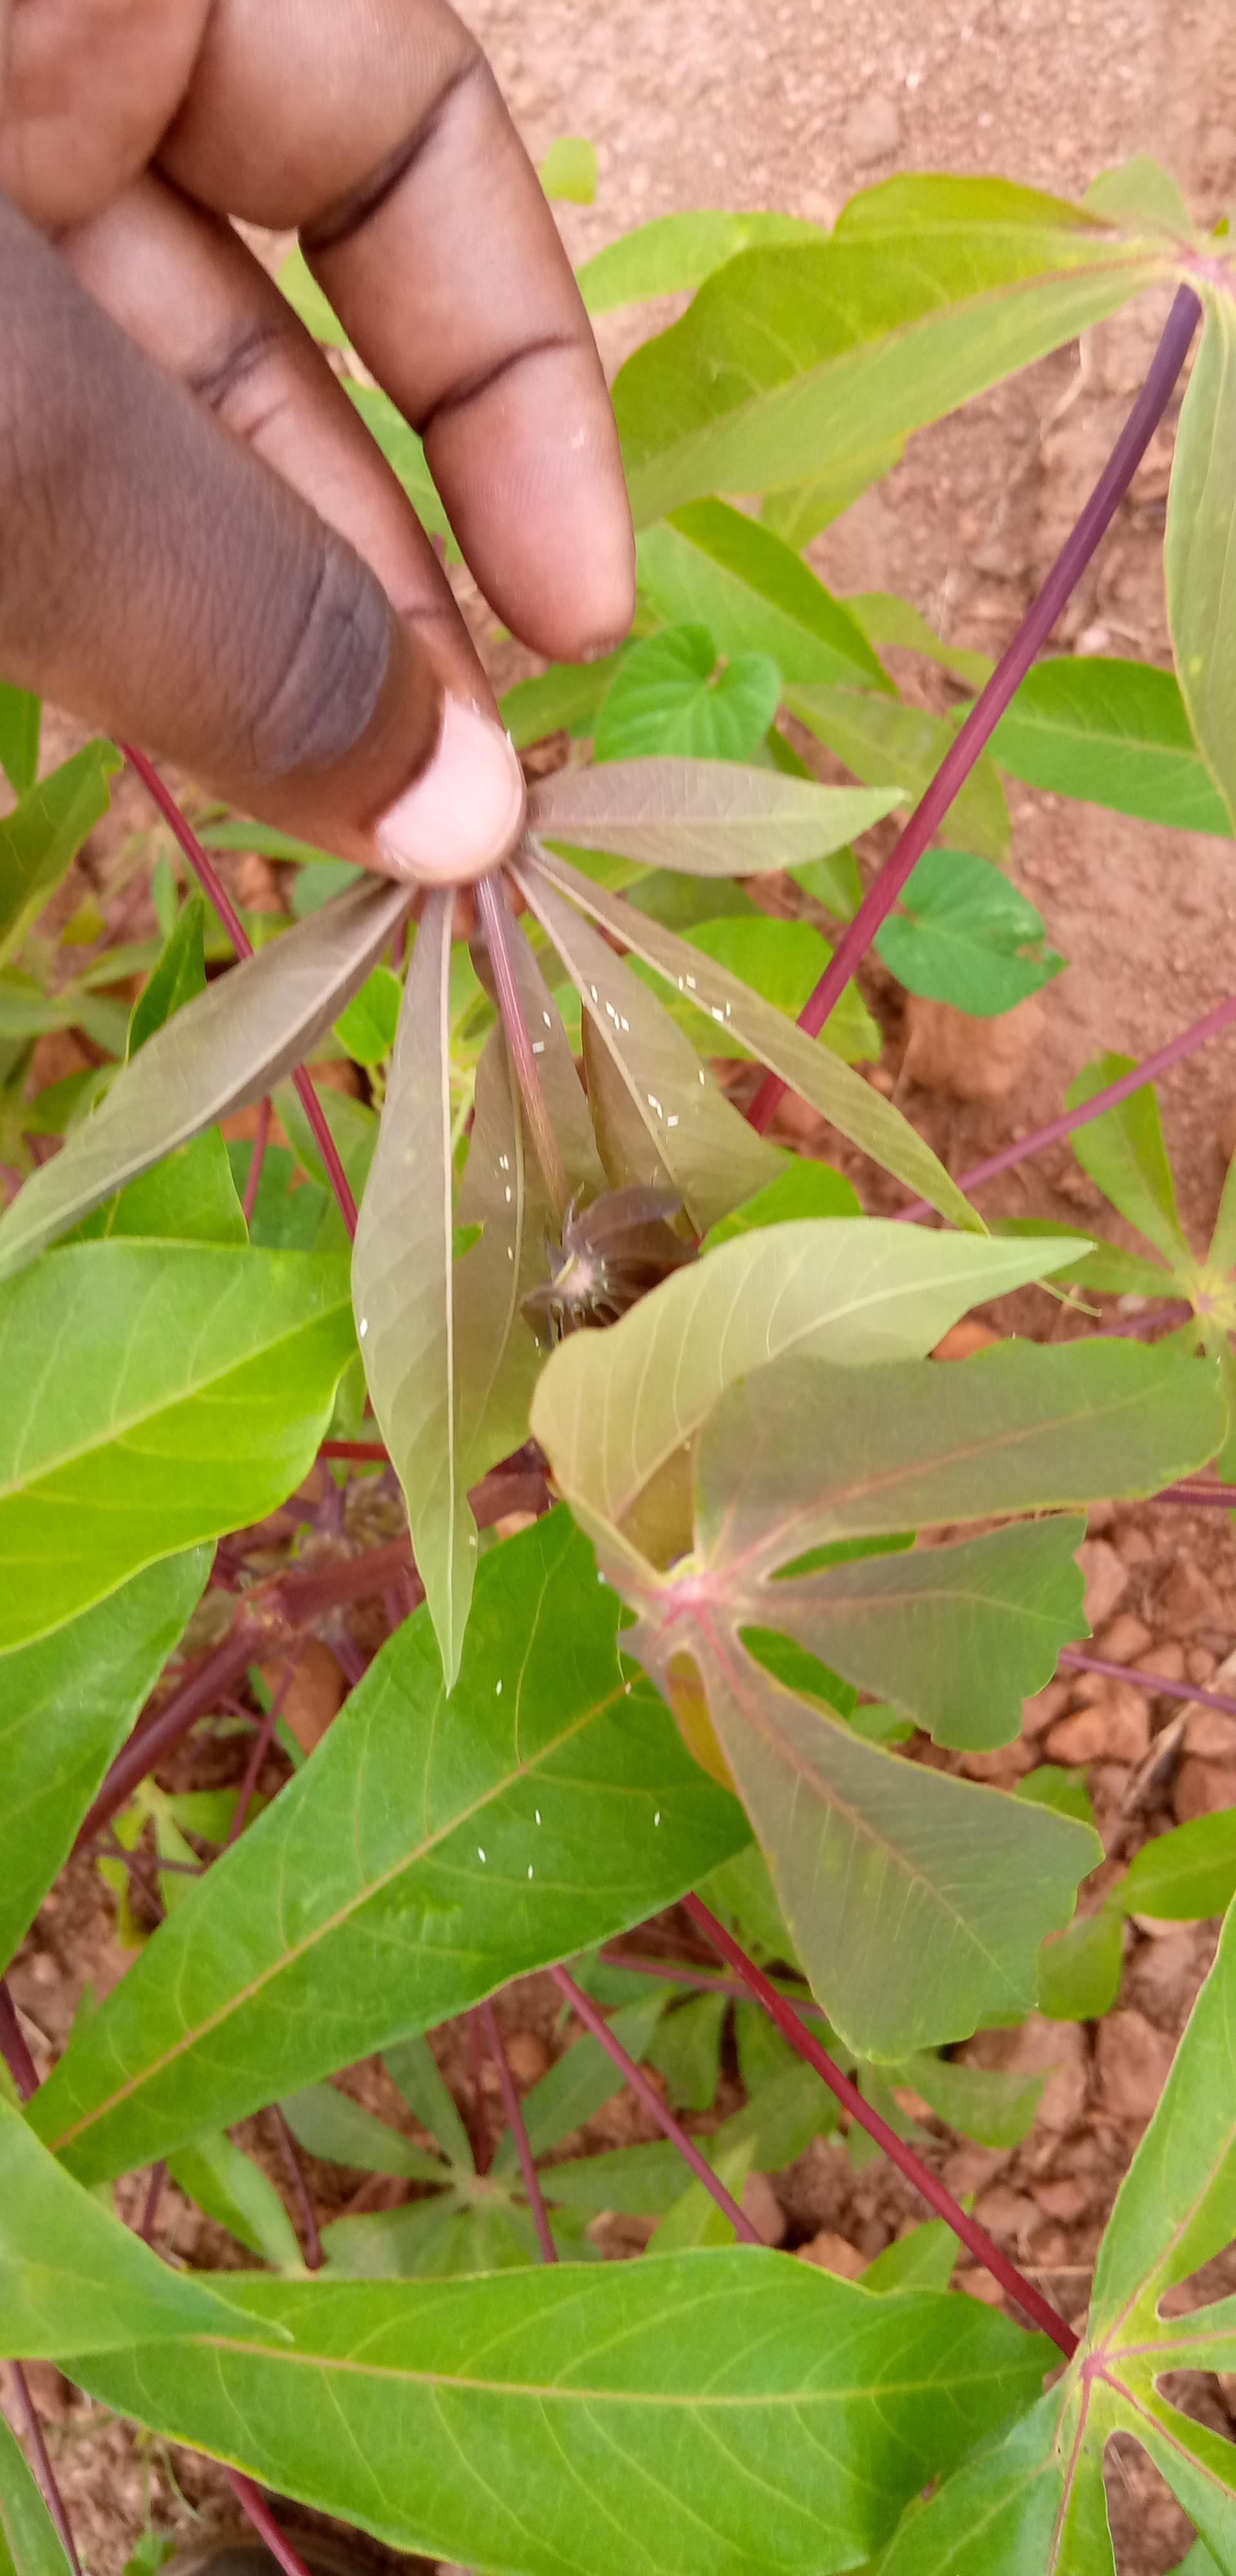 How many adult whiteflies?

23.